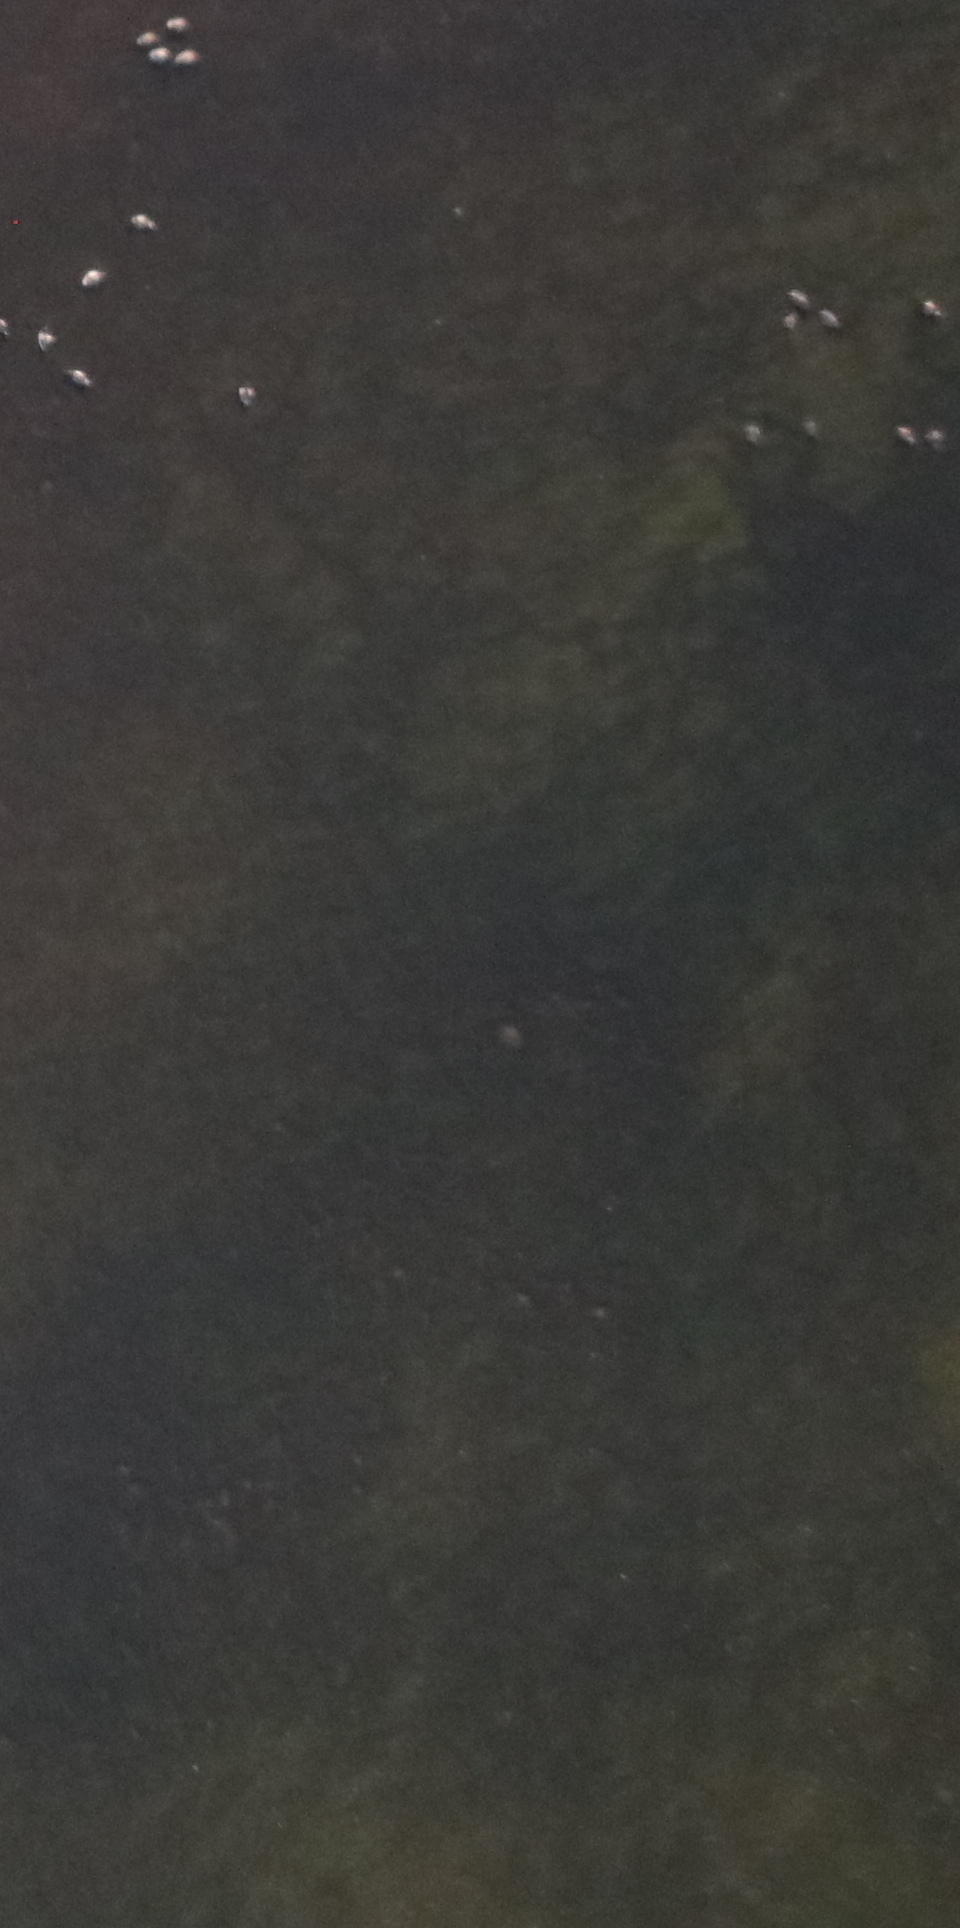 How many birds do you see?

18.